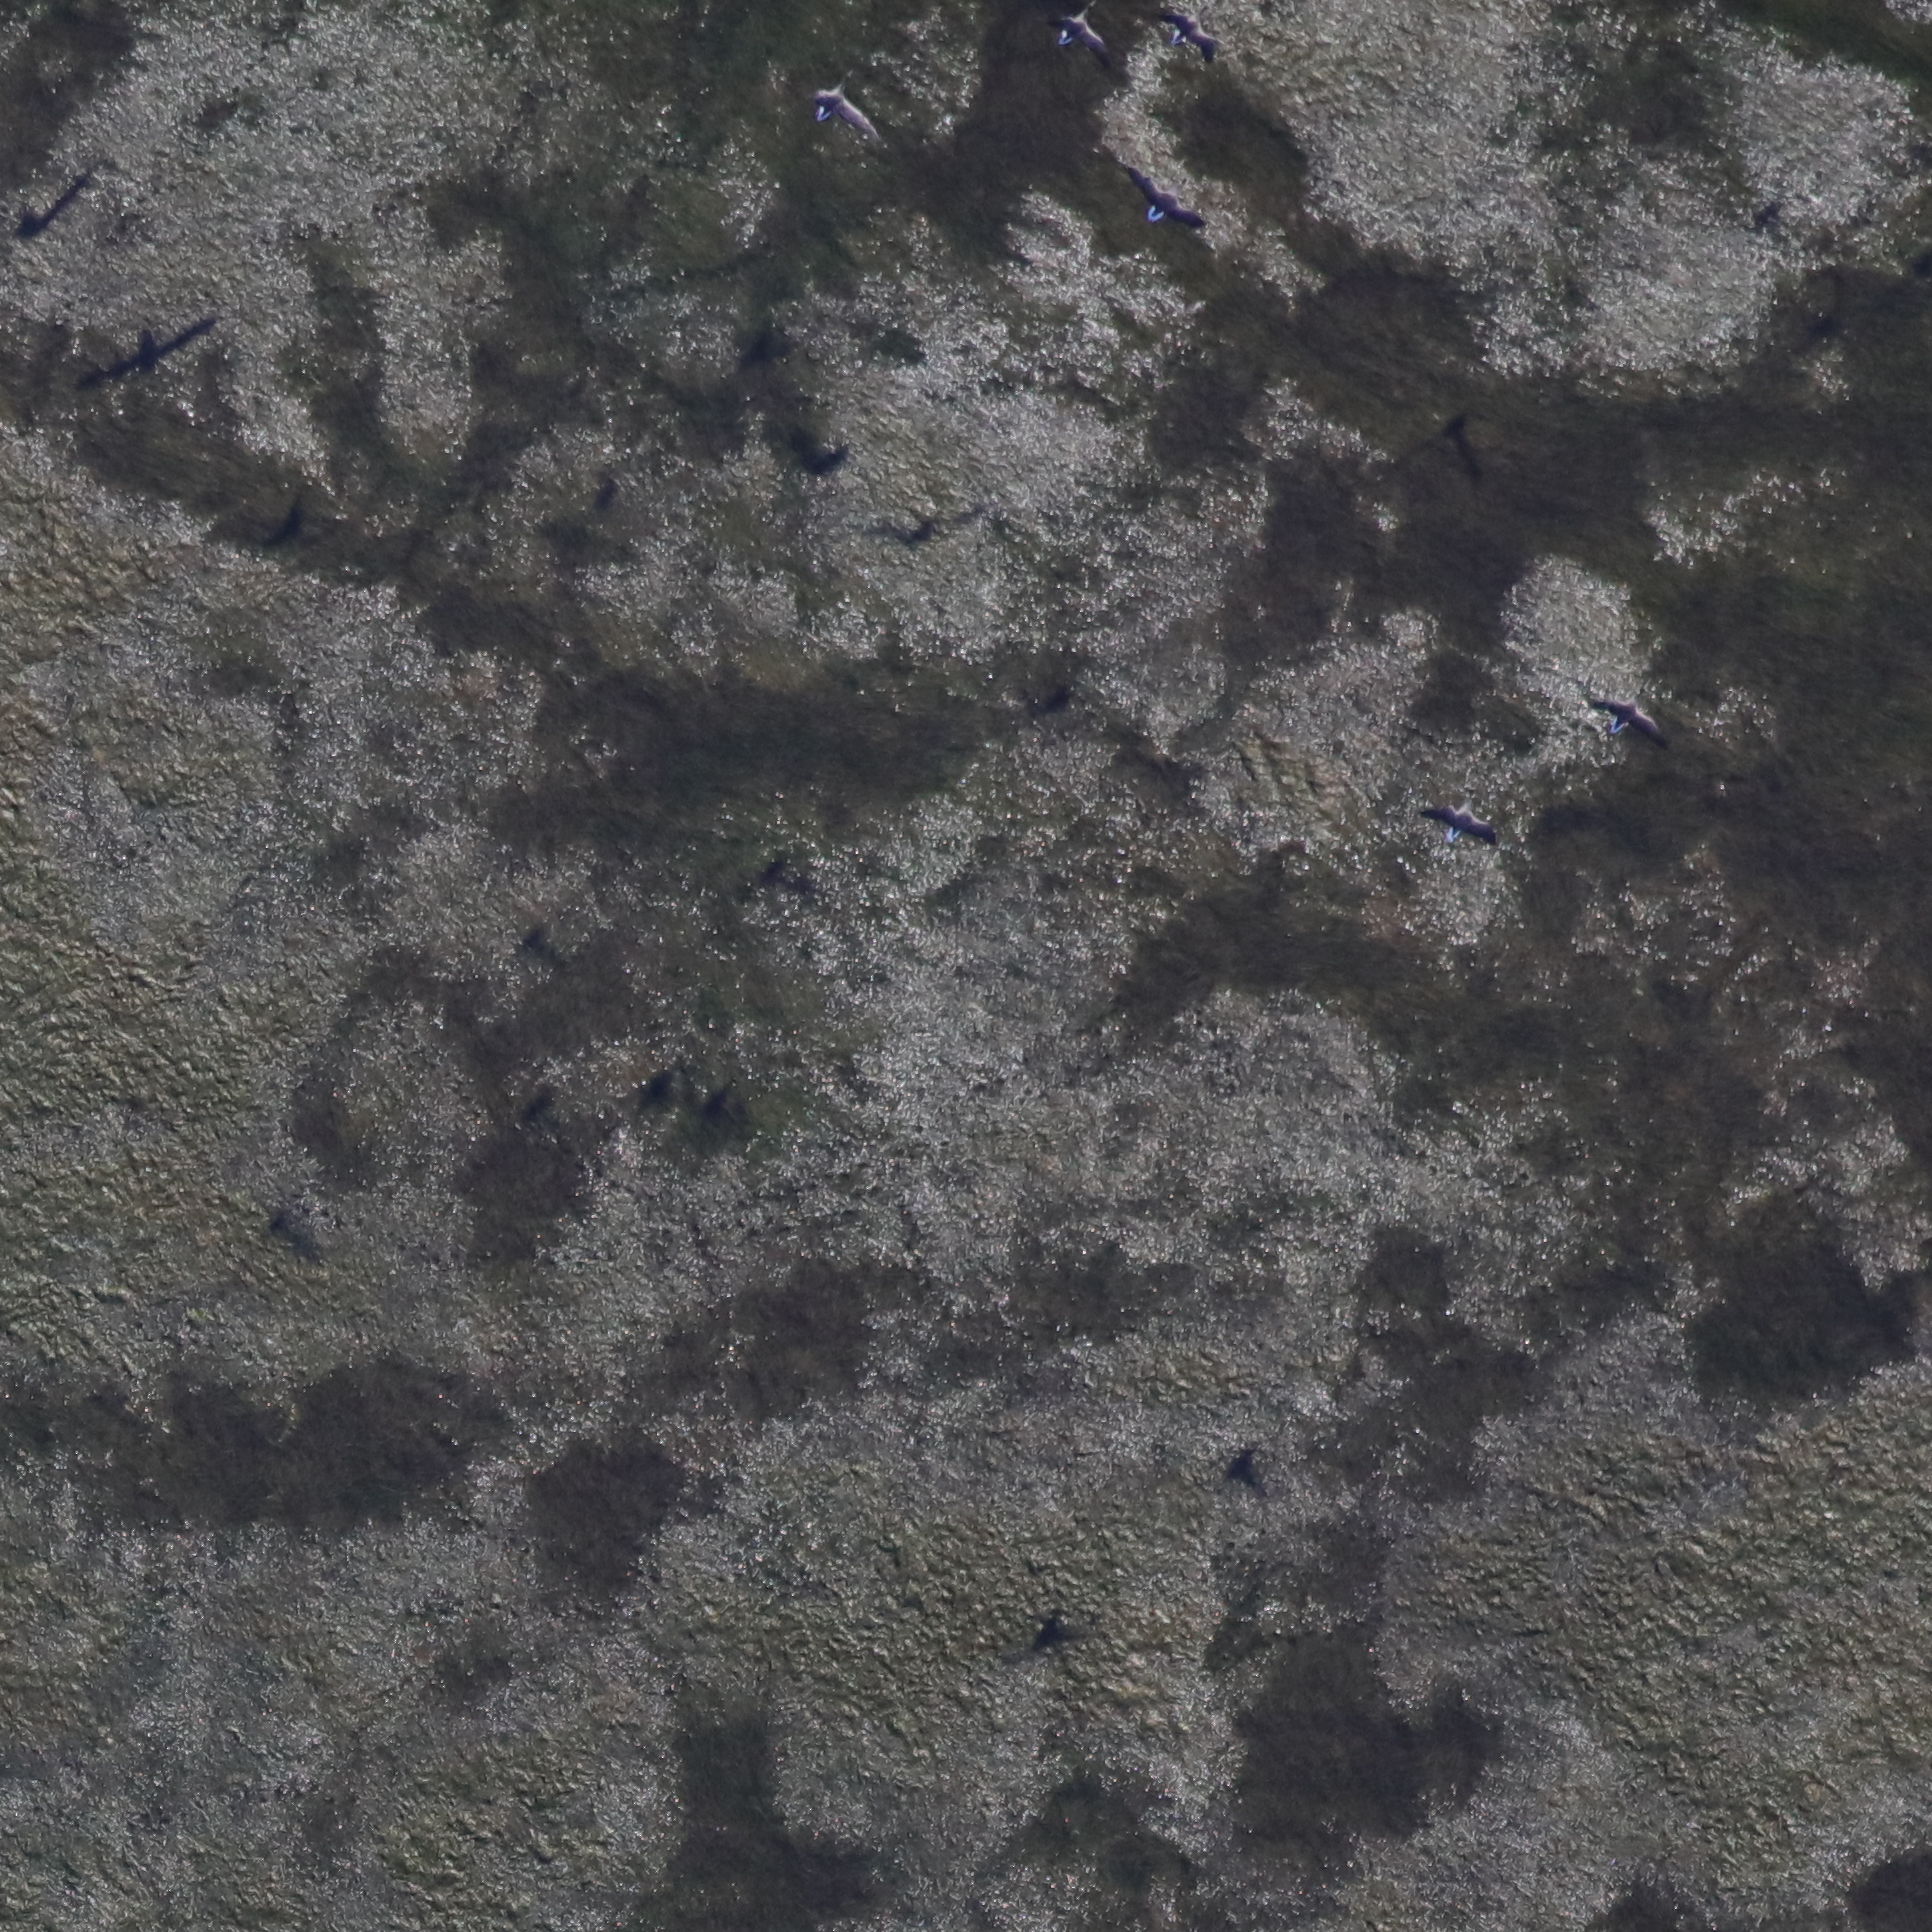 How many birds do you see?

6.